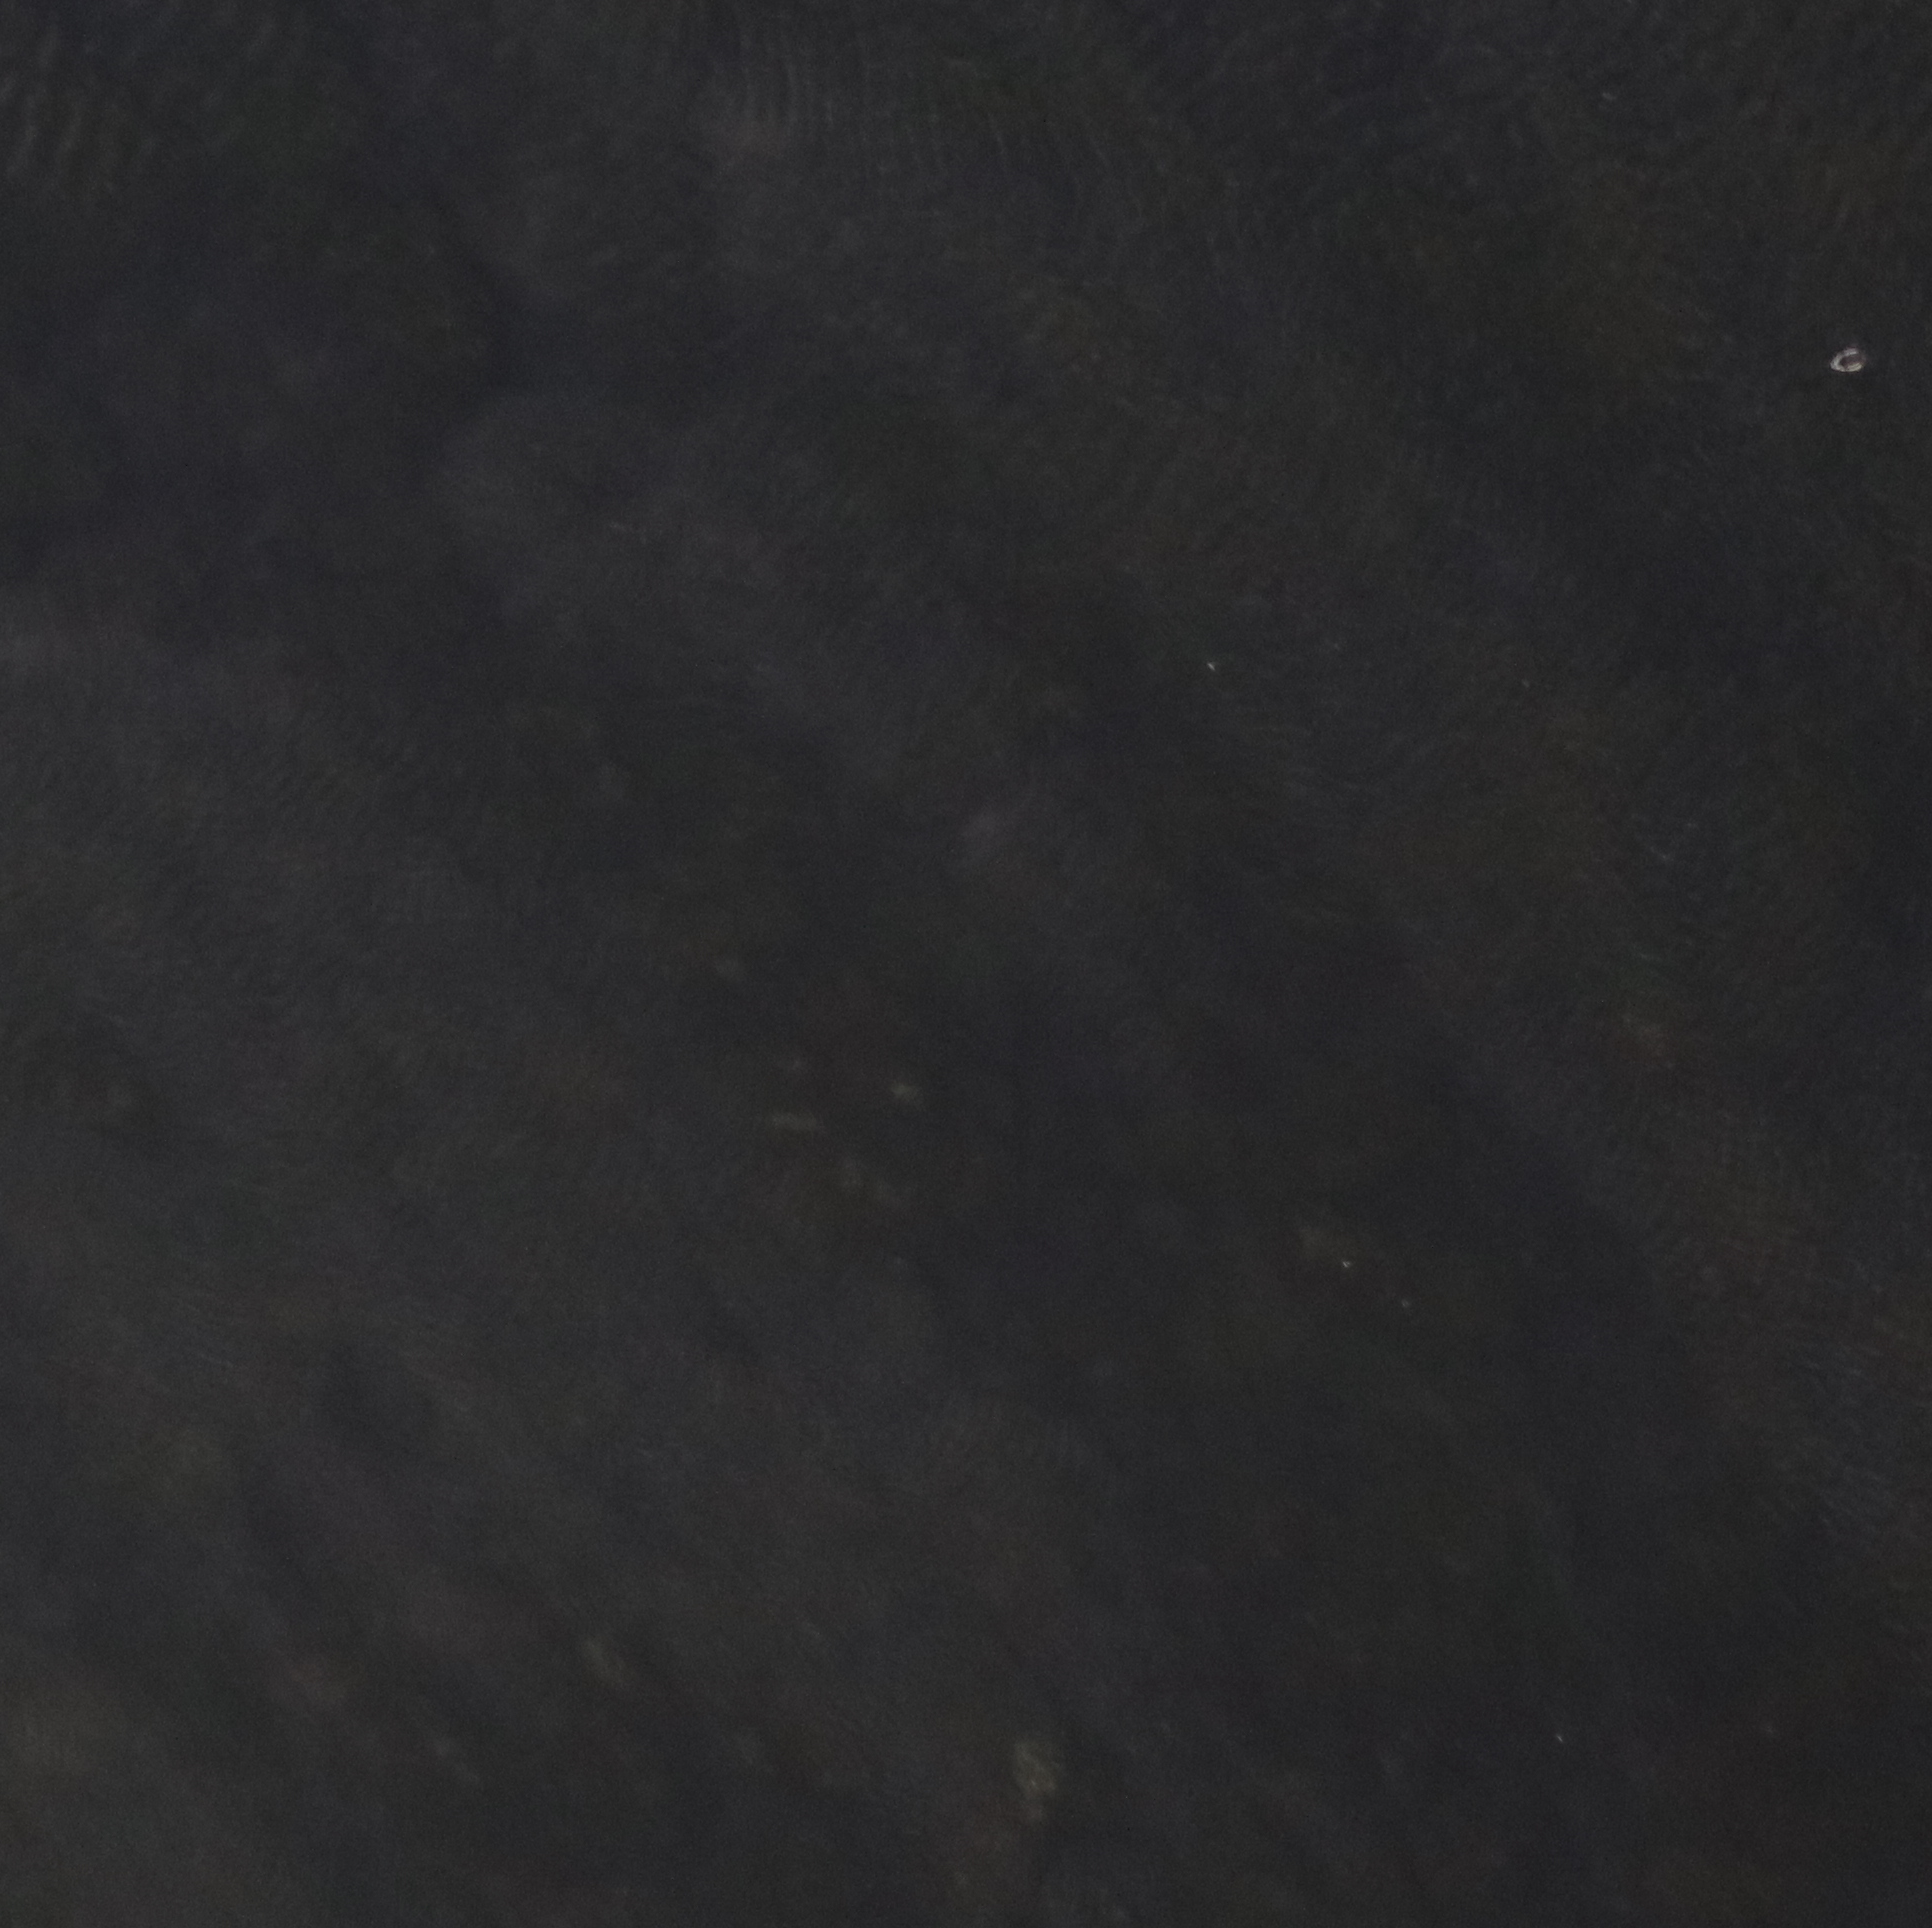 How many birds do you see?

1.